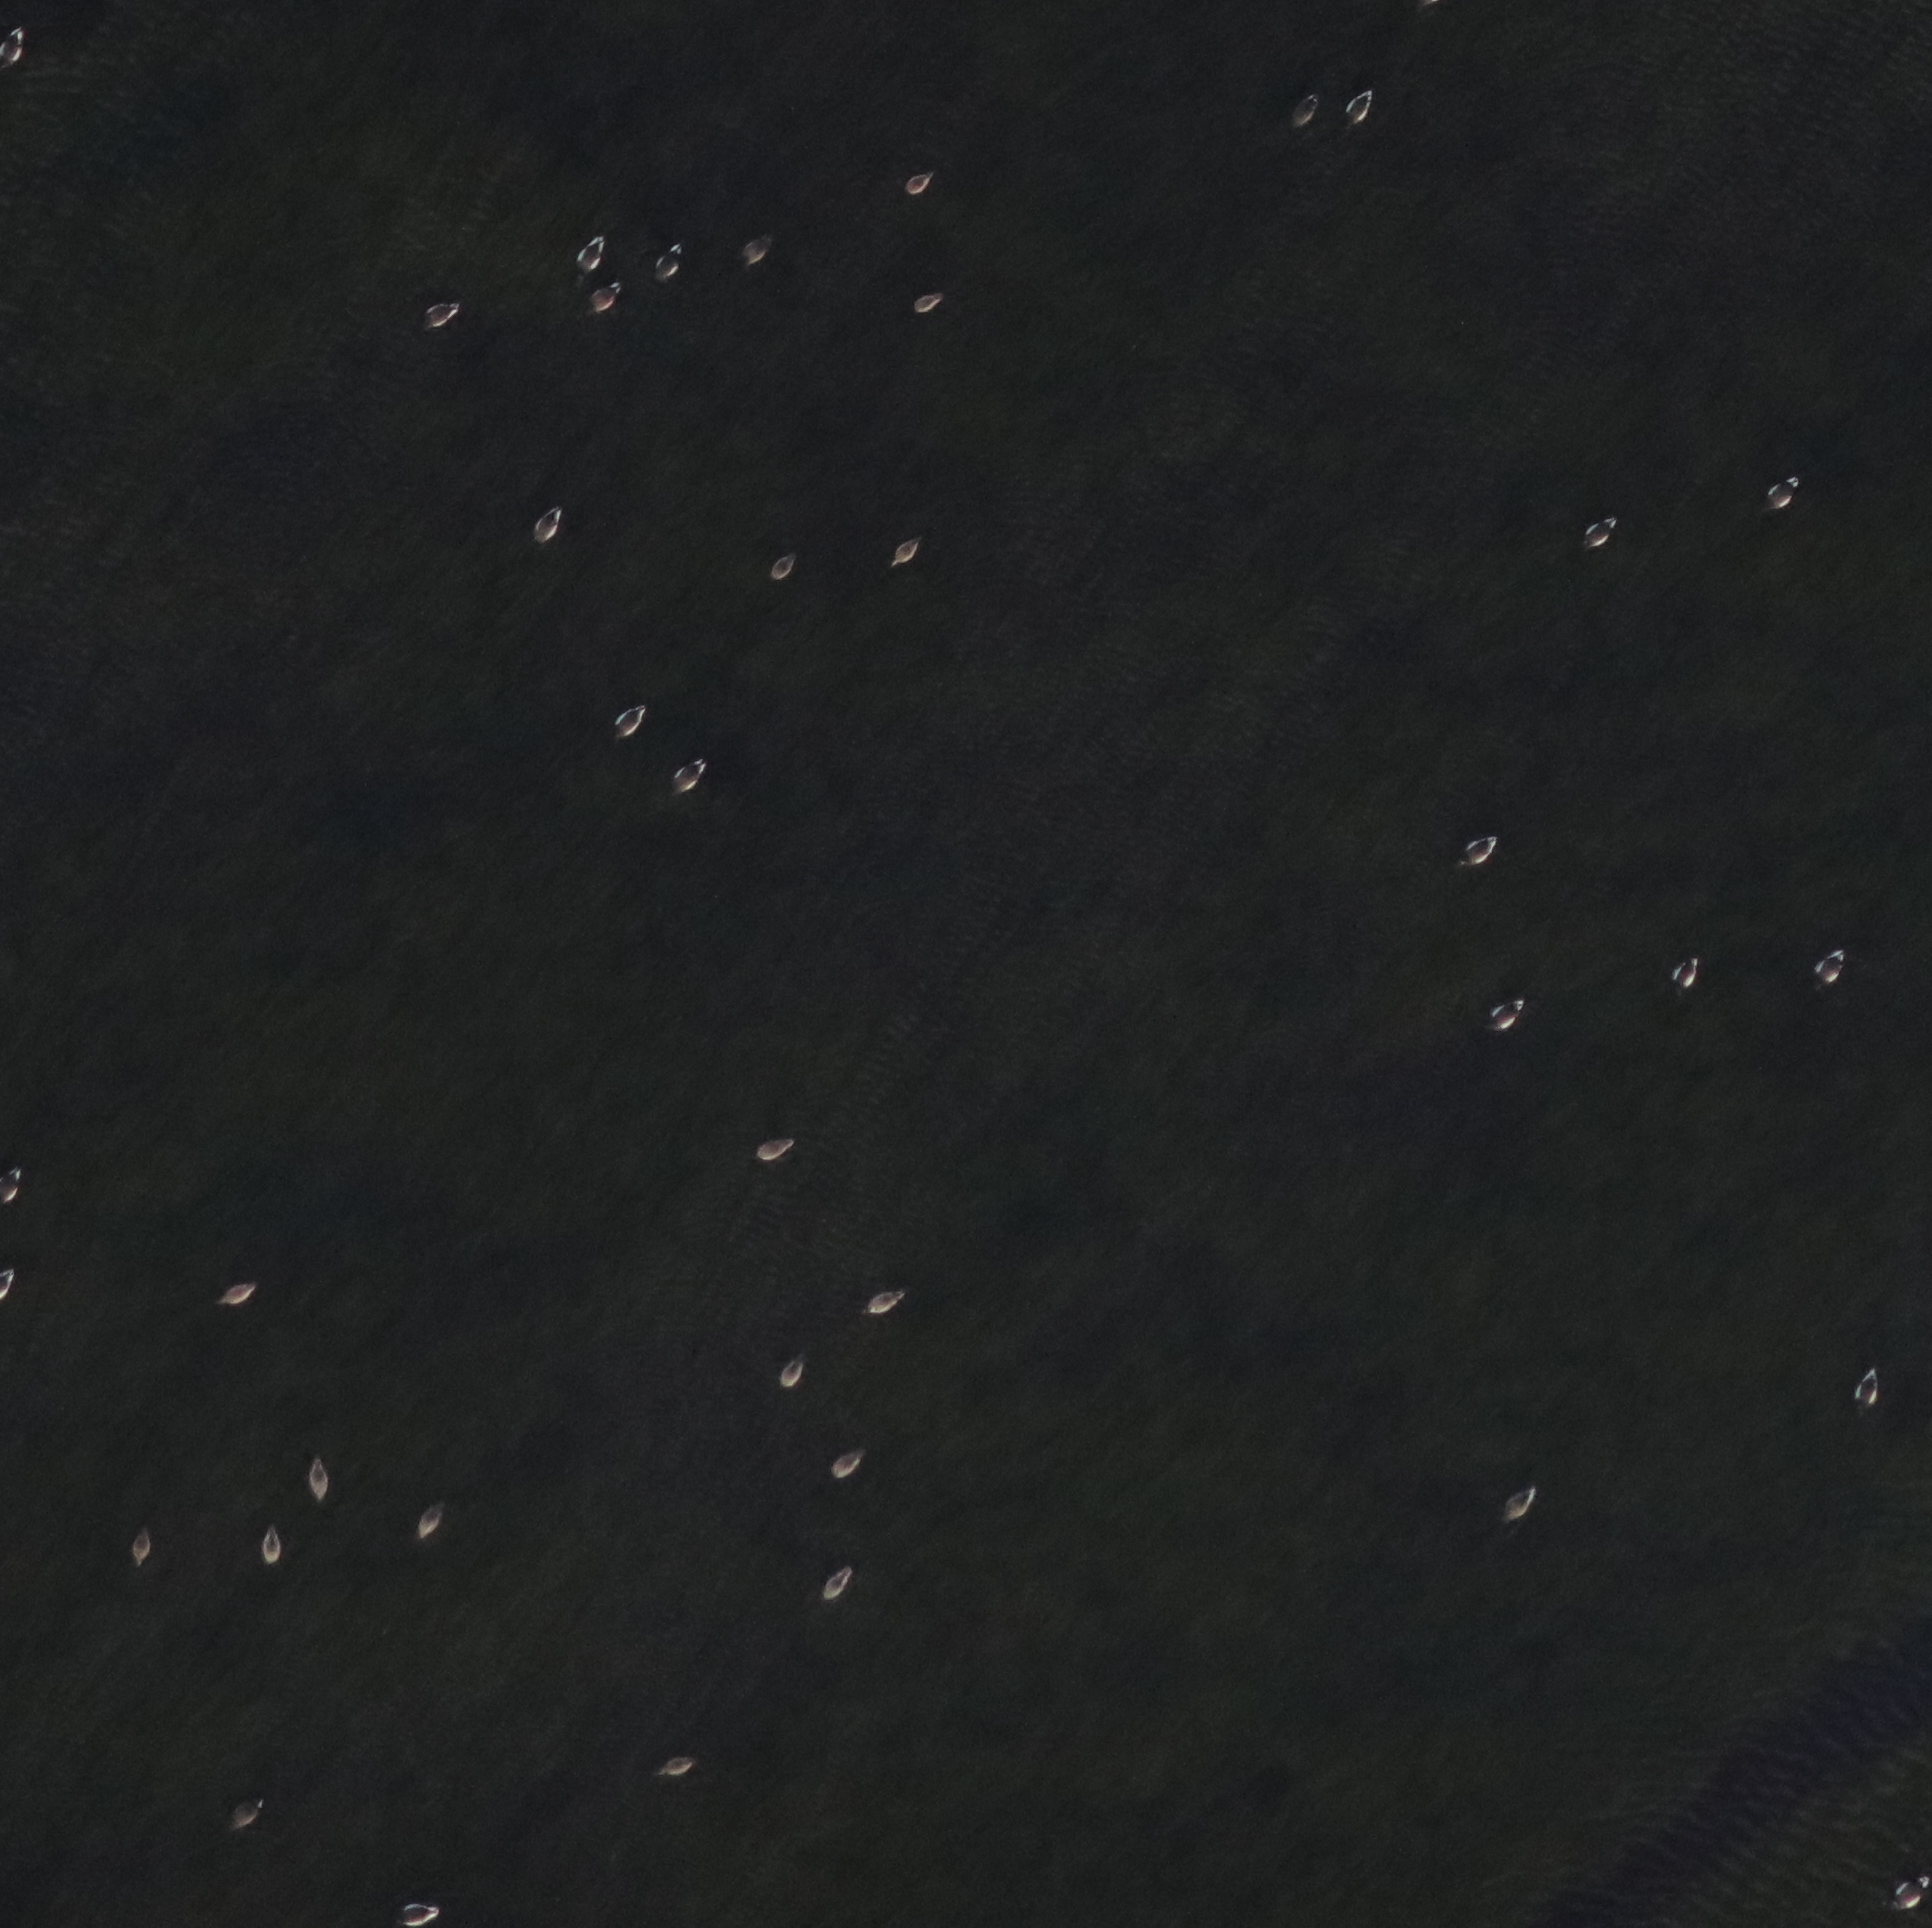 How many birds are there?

38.